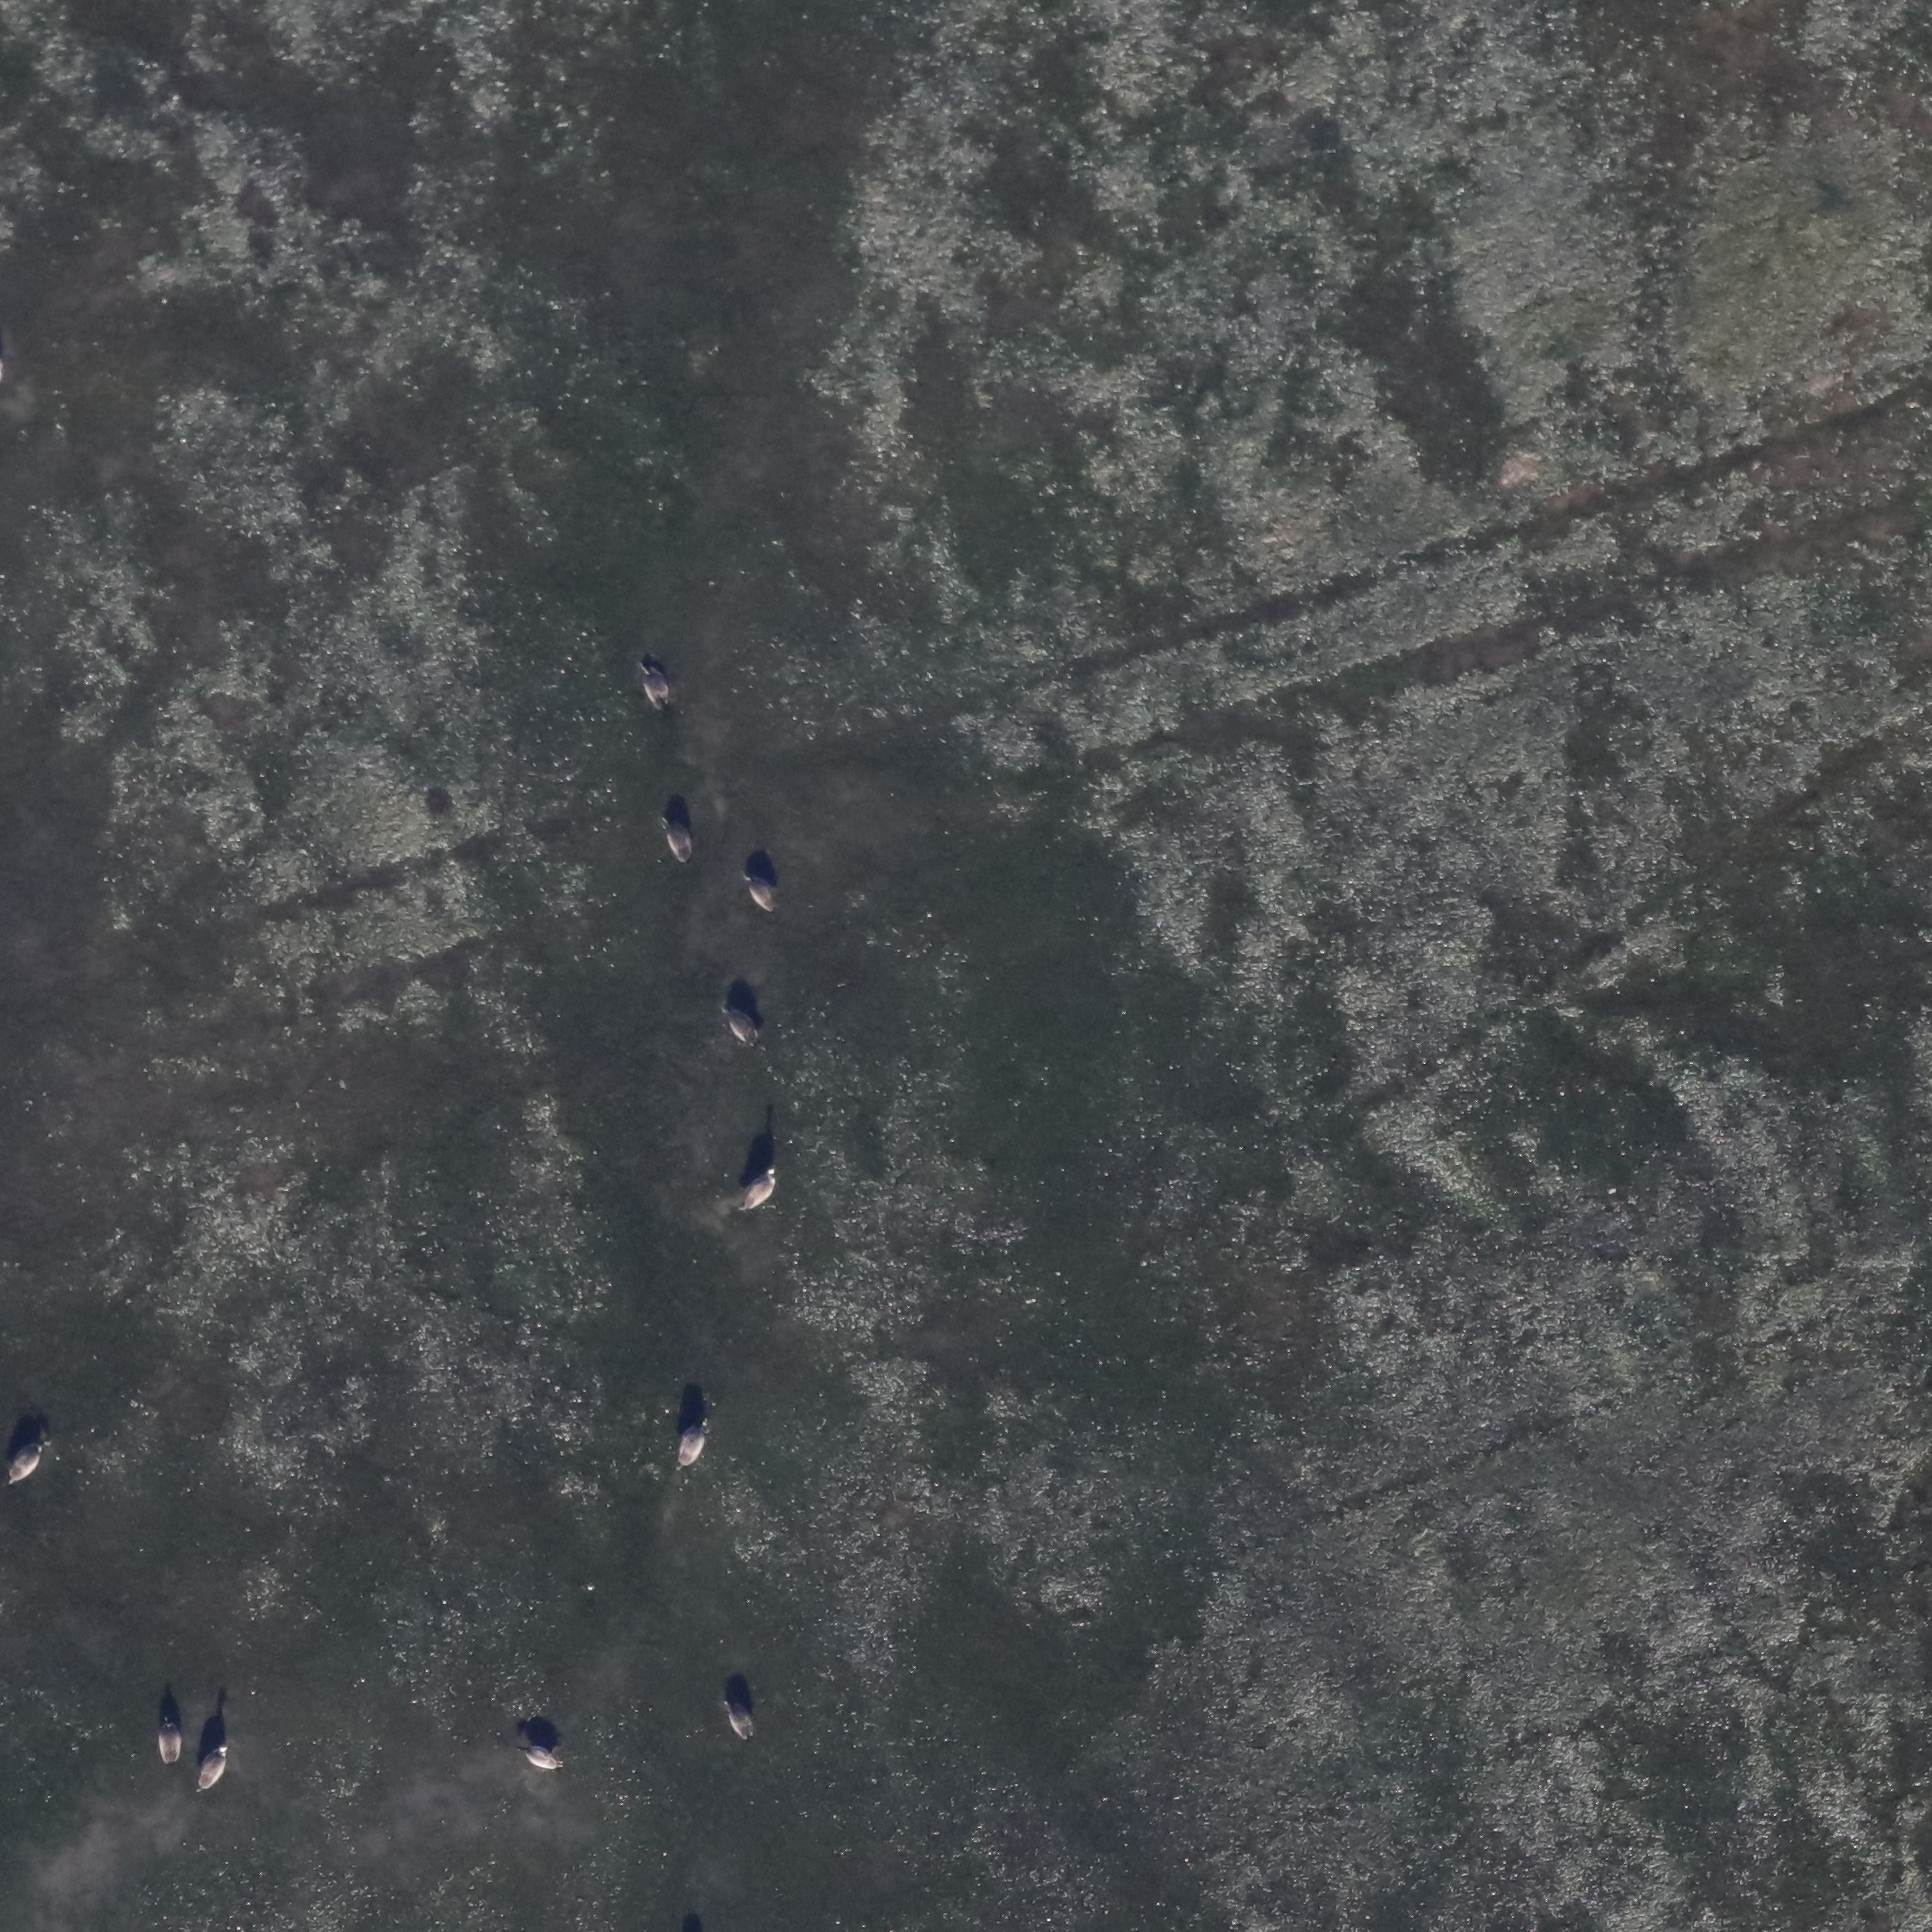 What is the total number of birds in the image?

11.